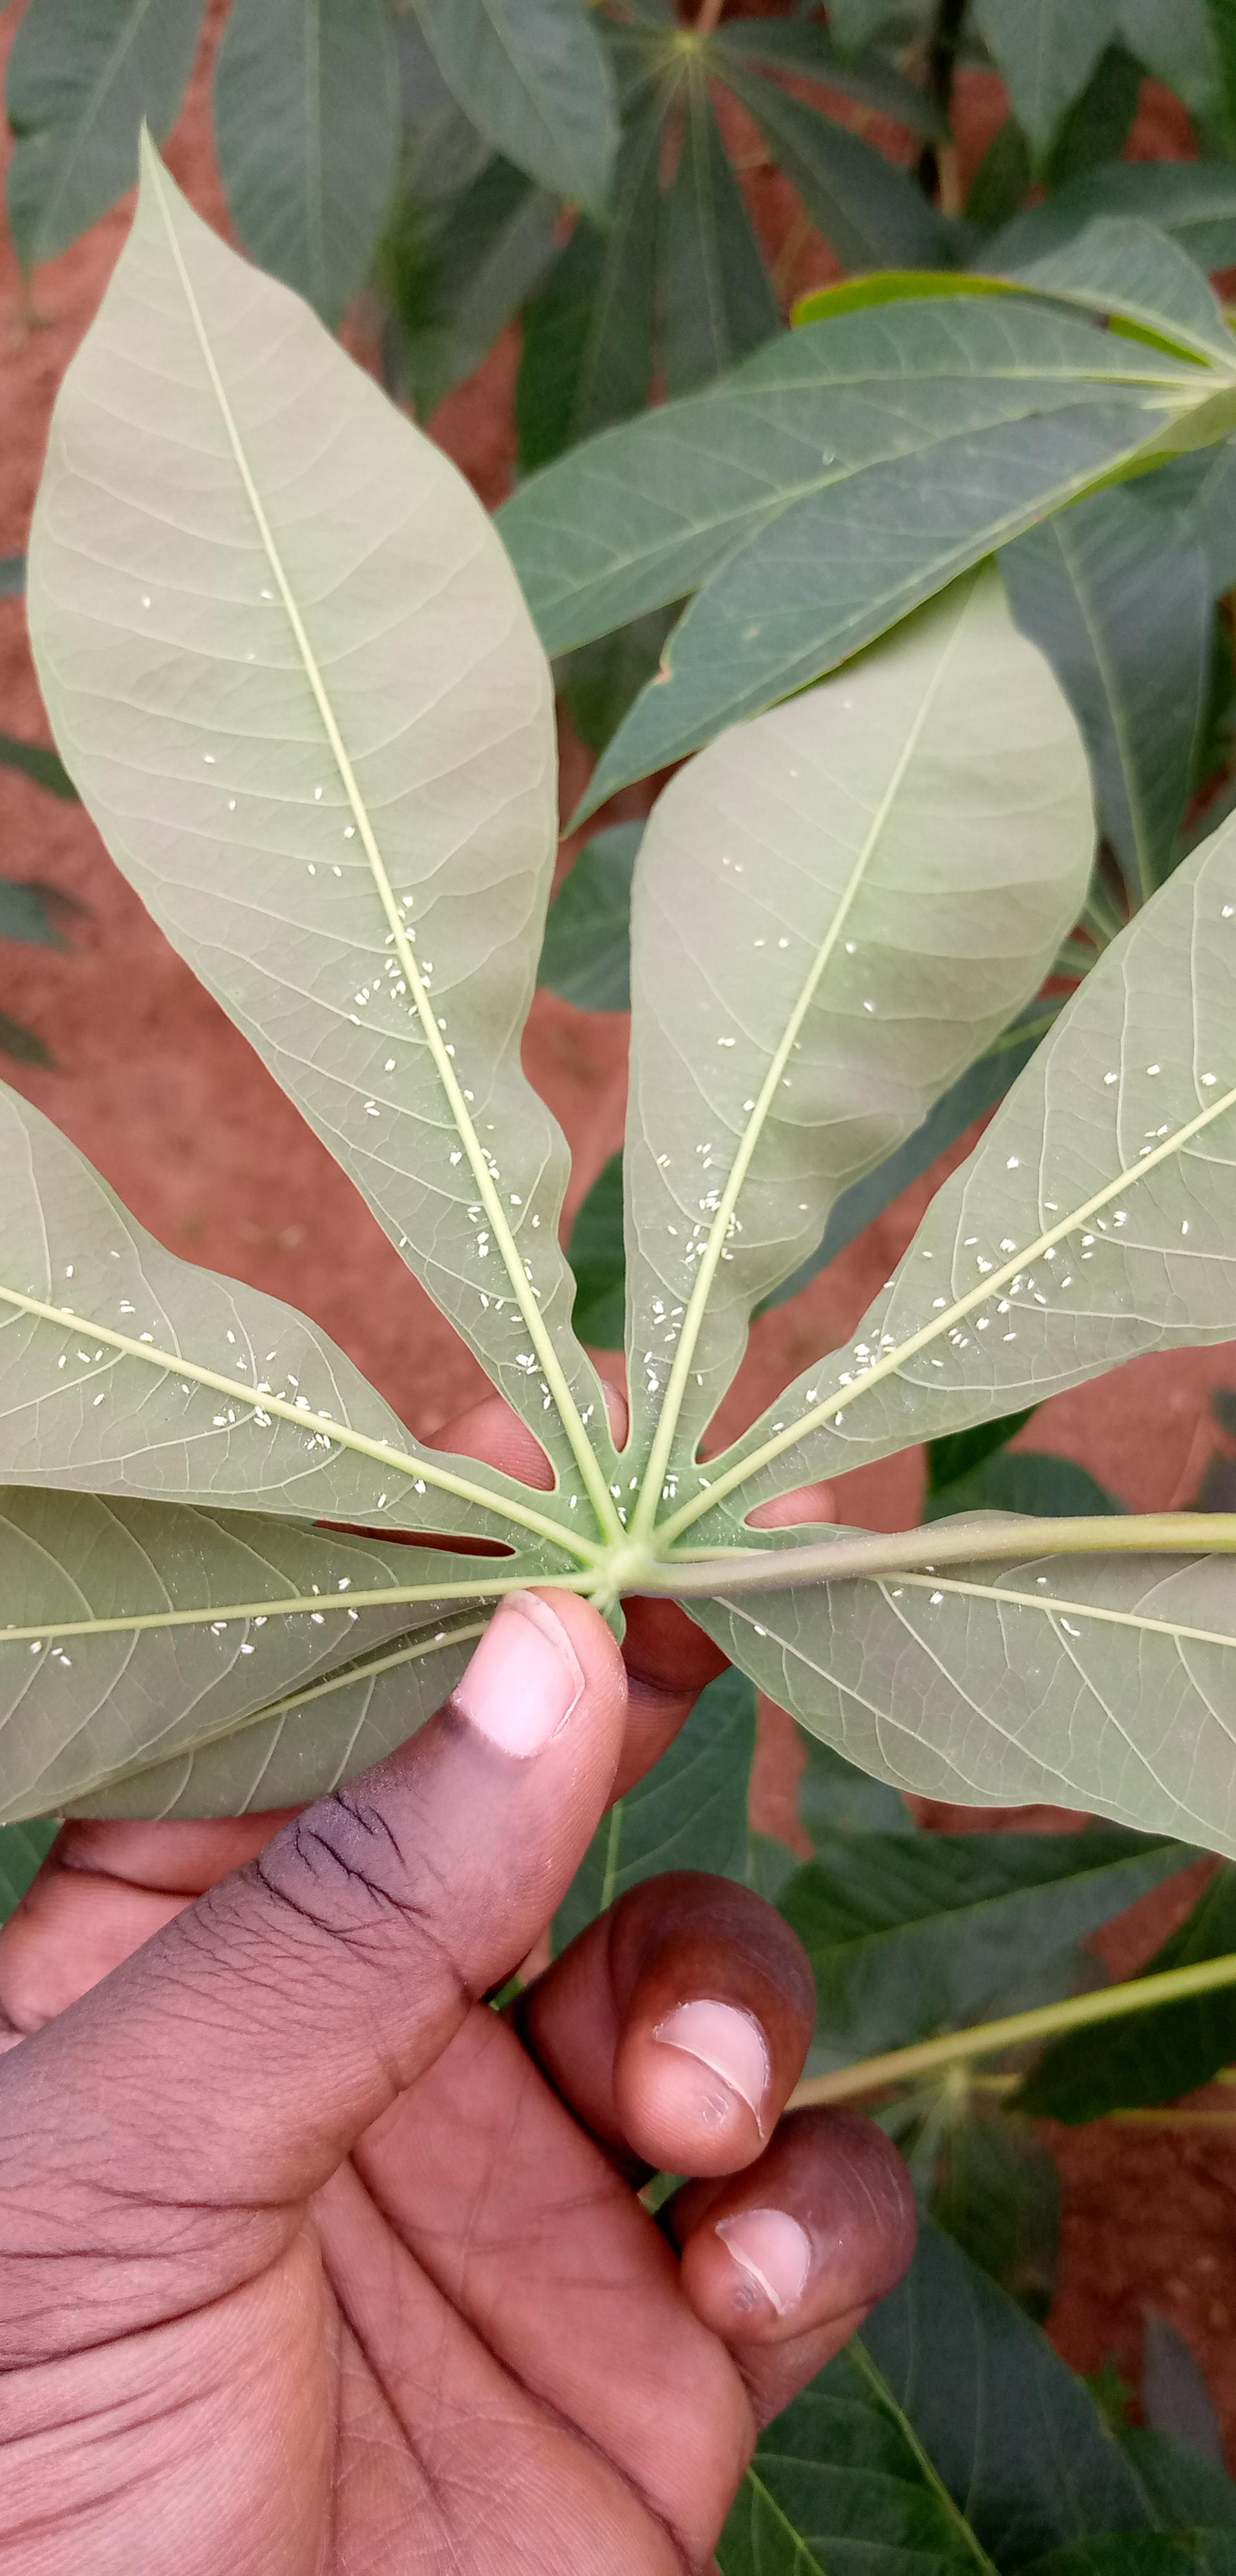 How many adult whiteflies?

237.